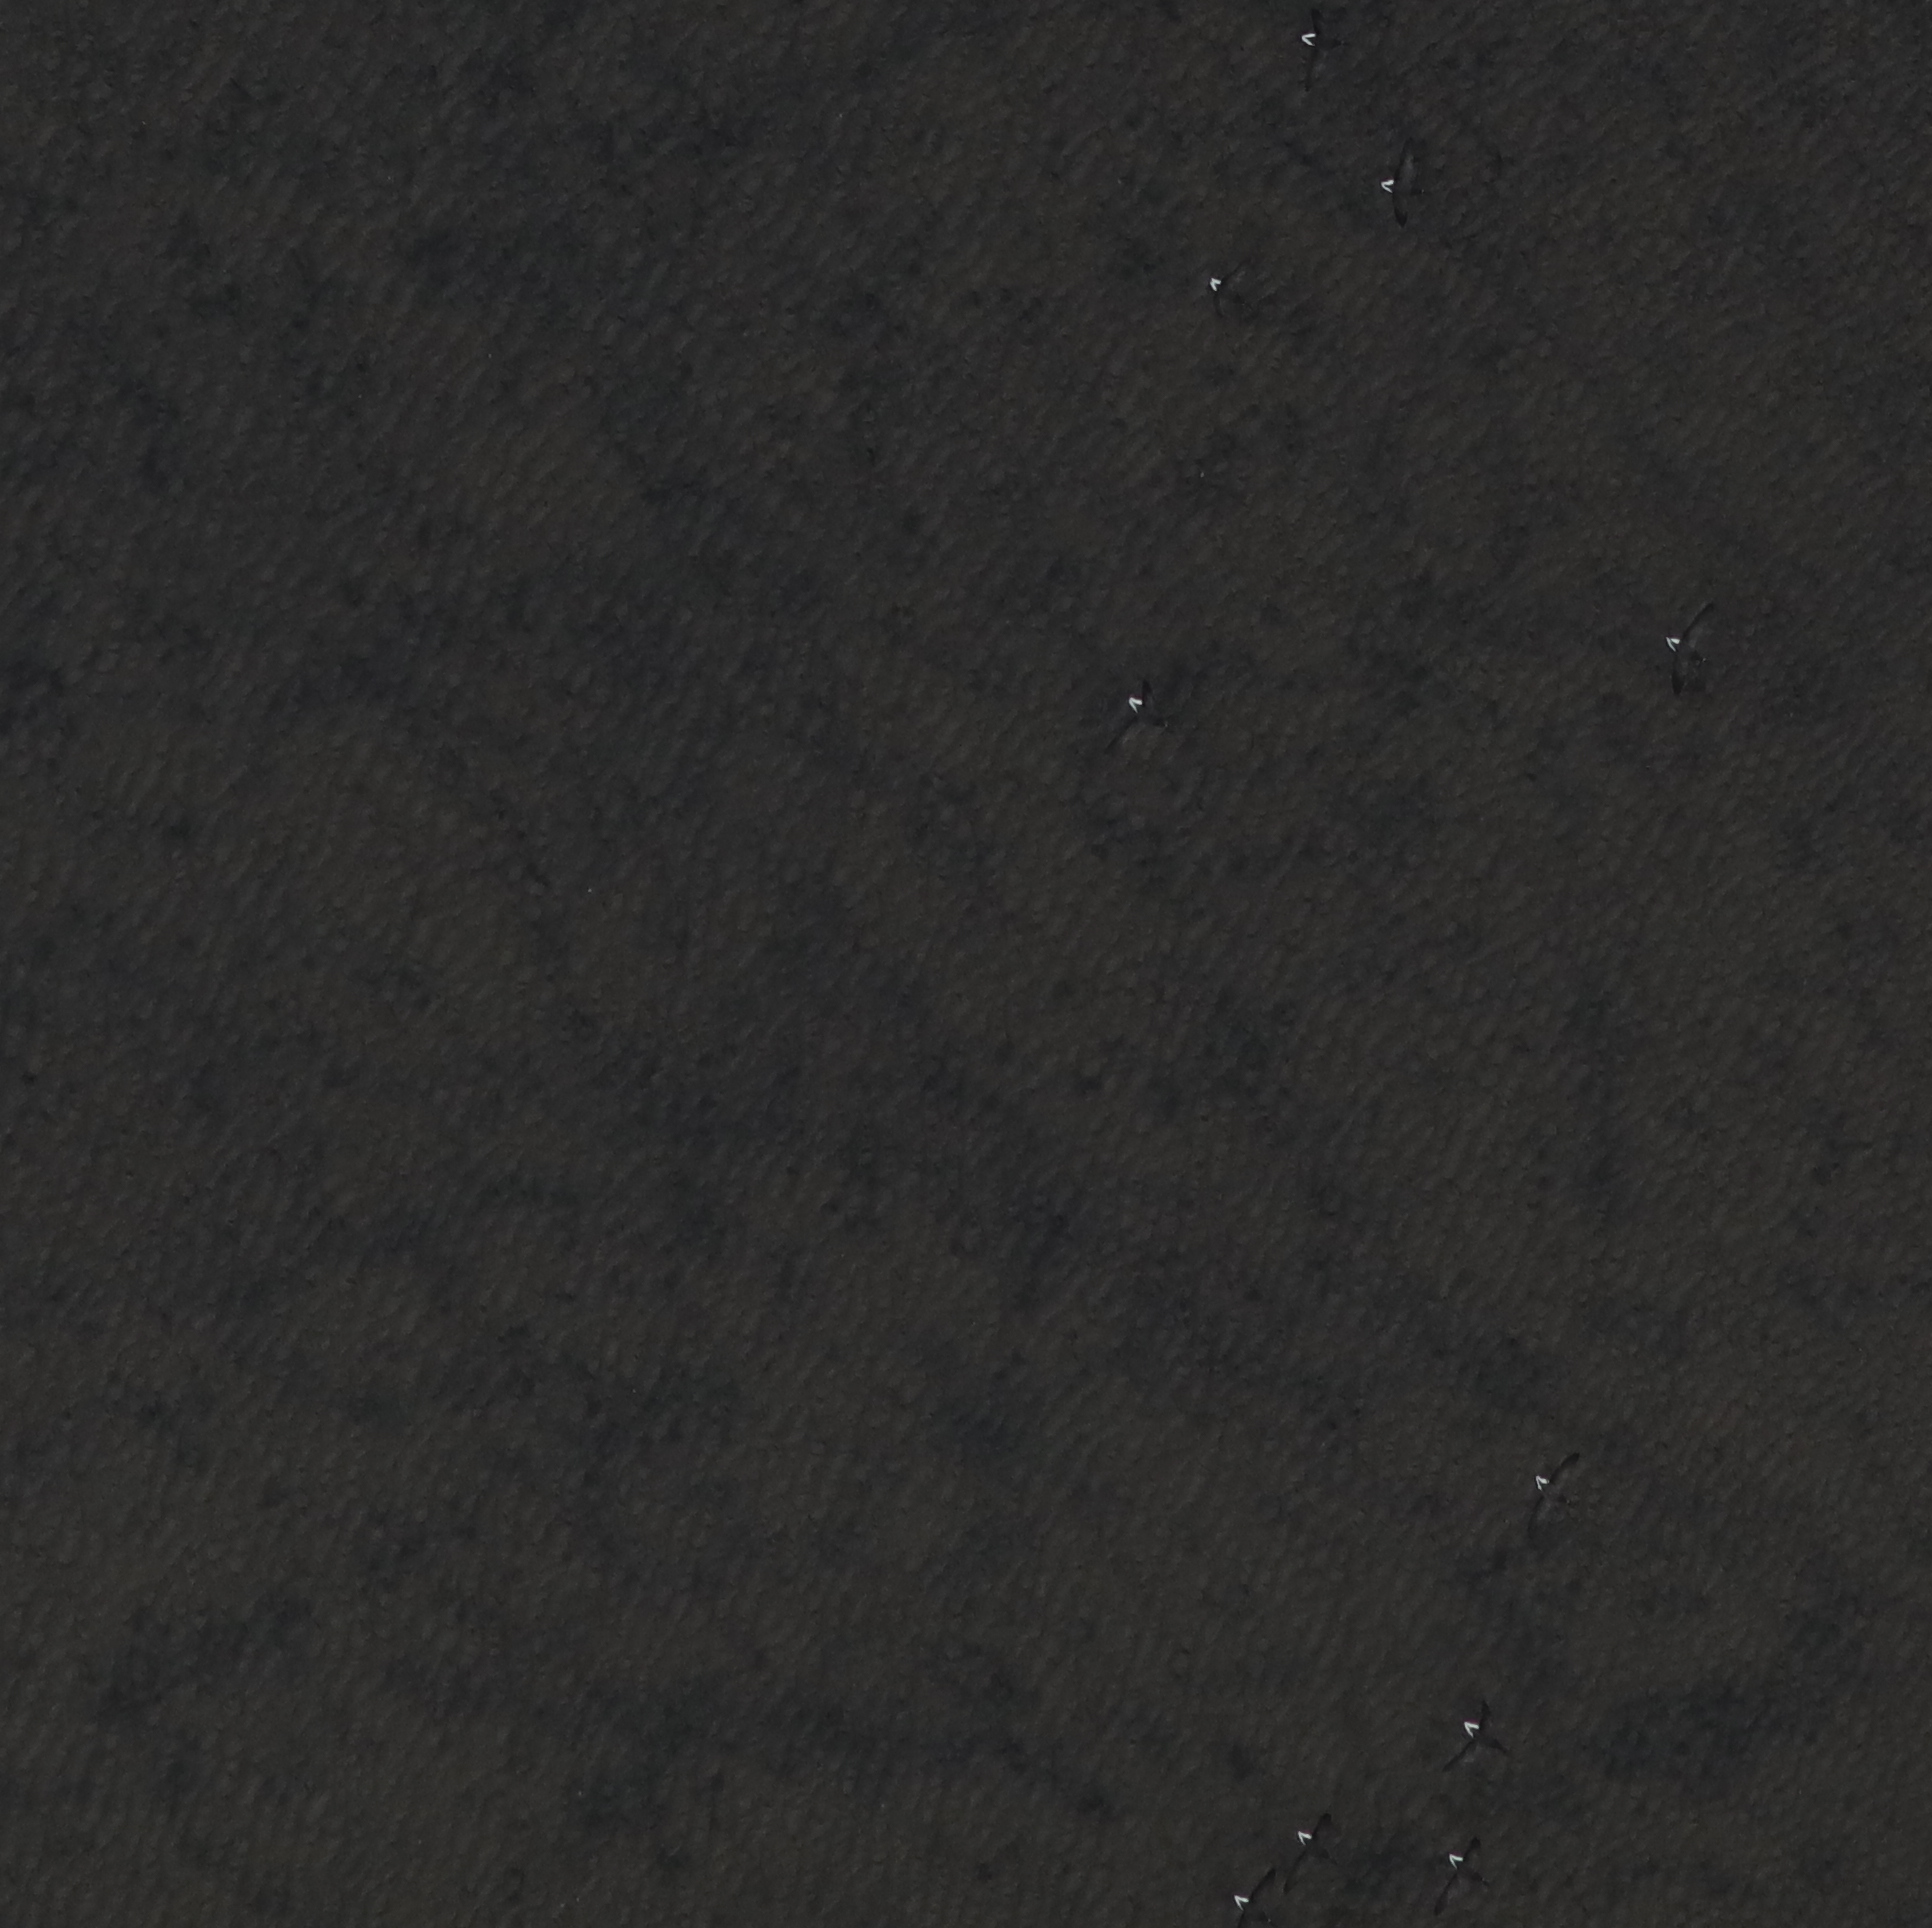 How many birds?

10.